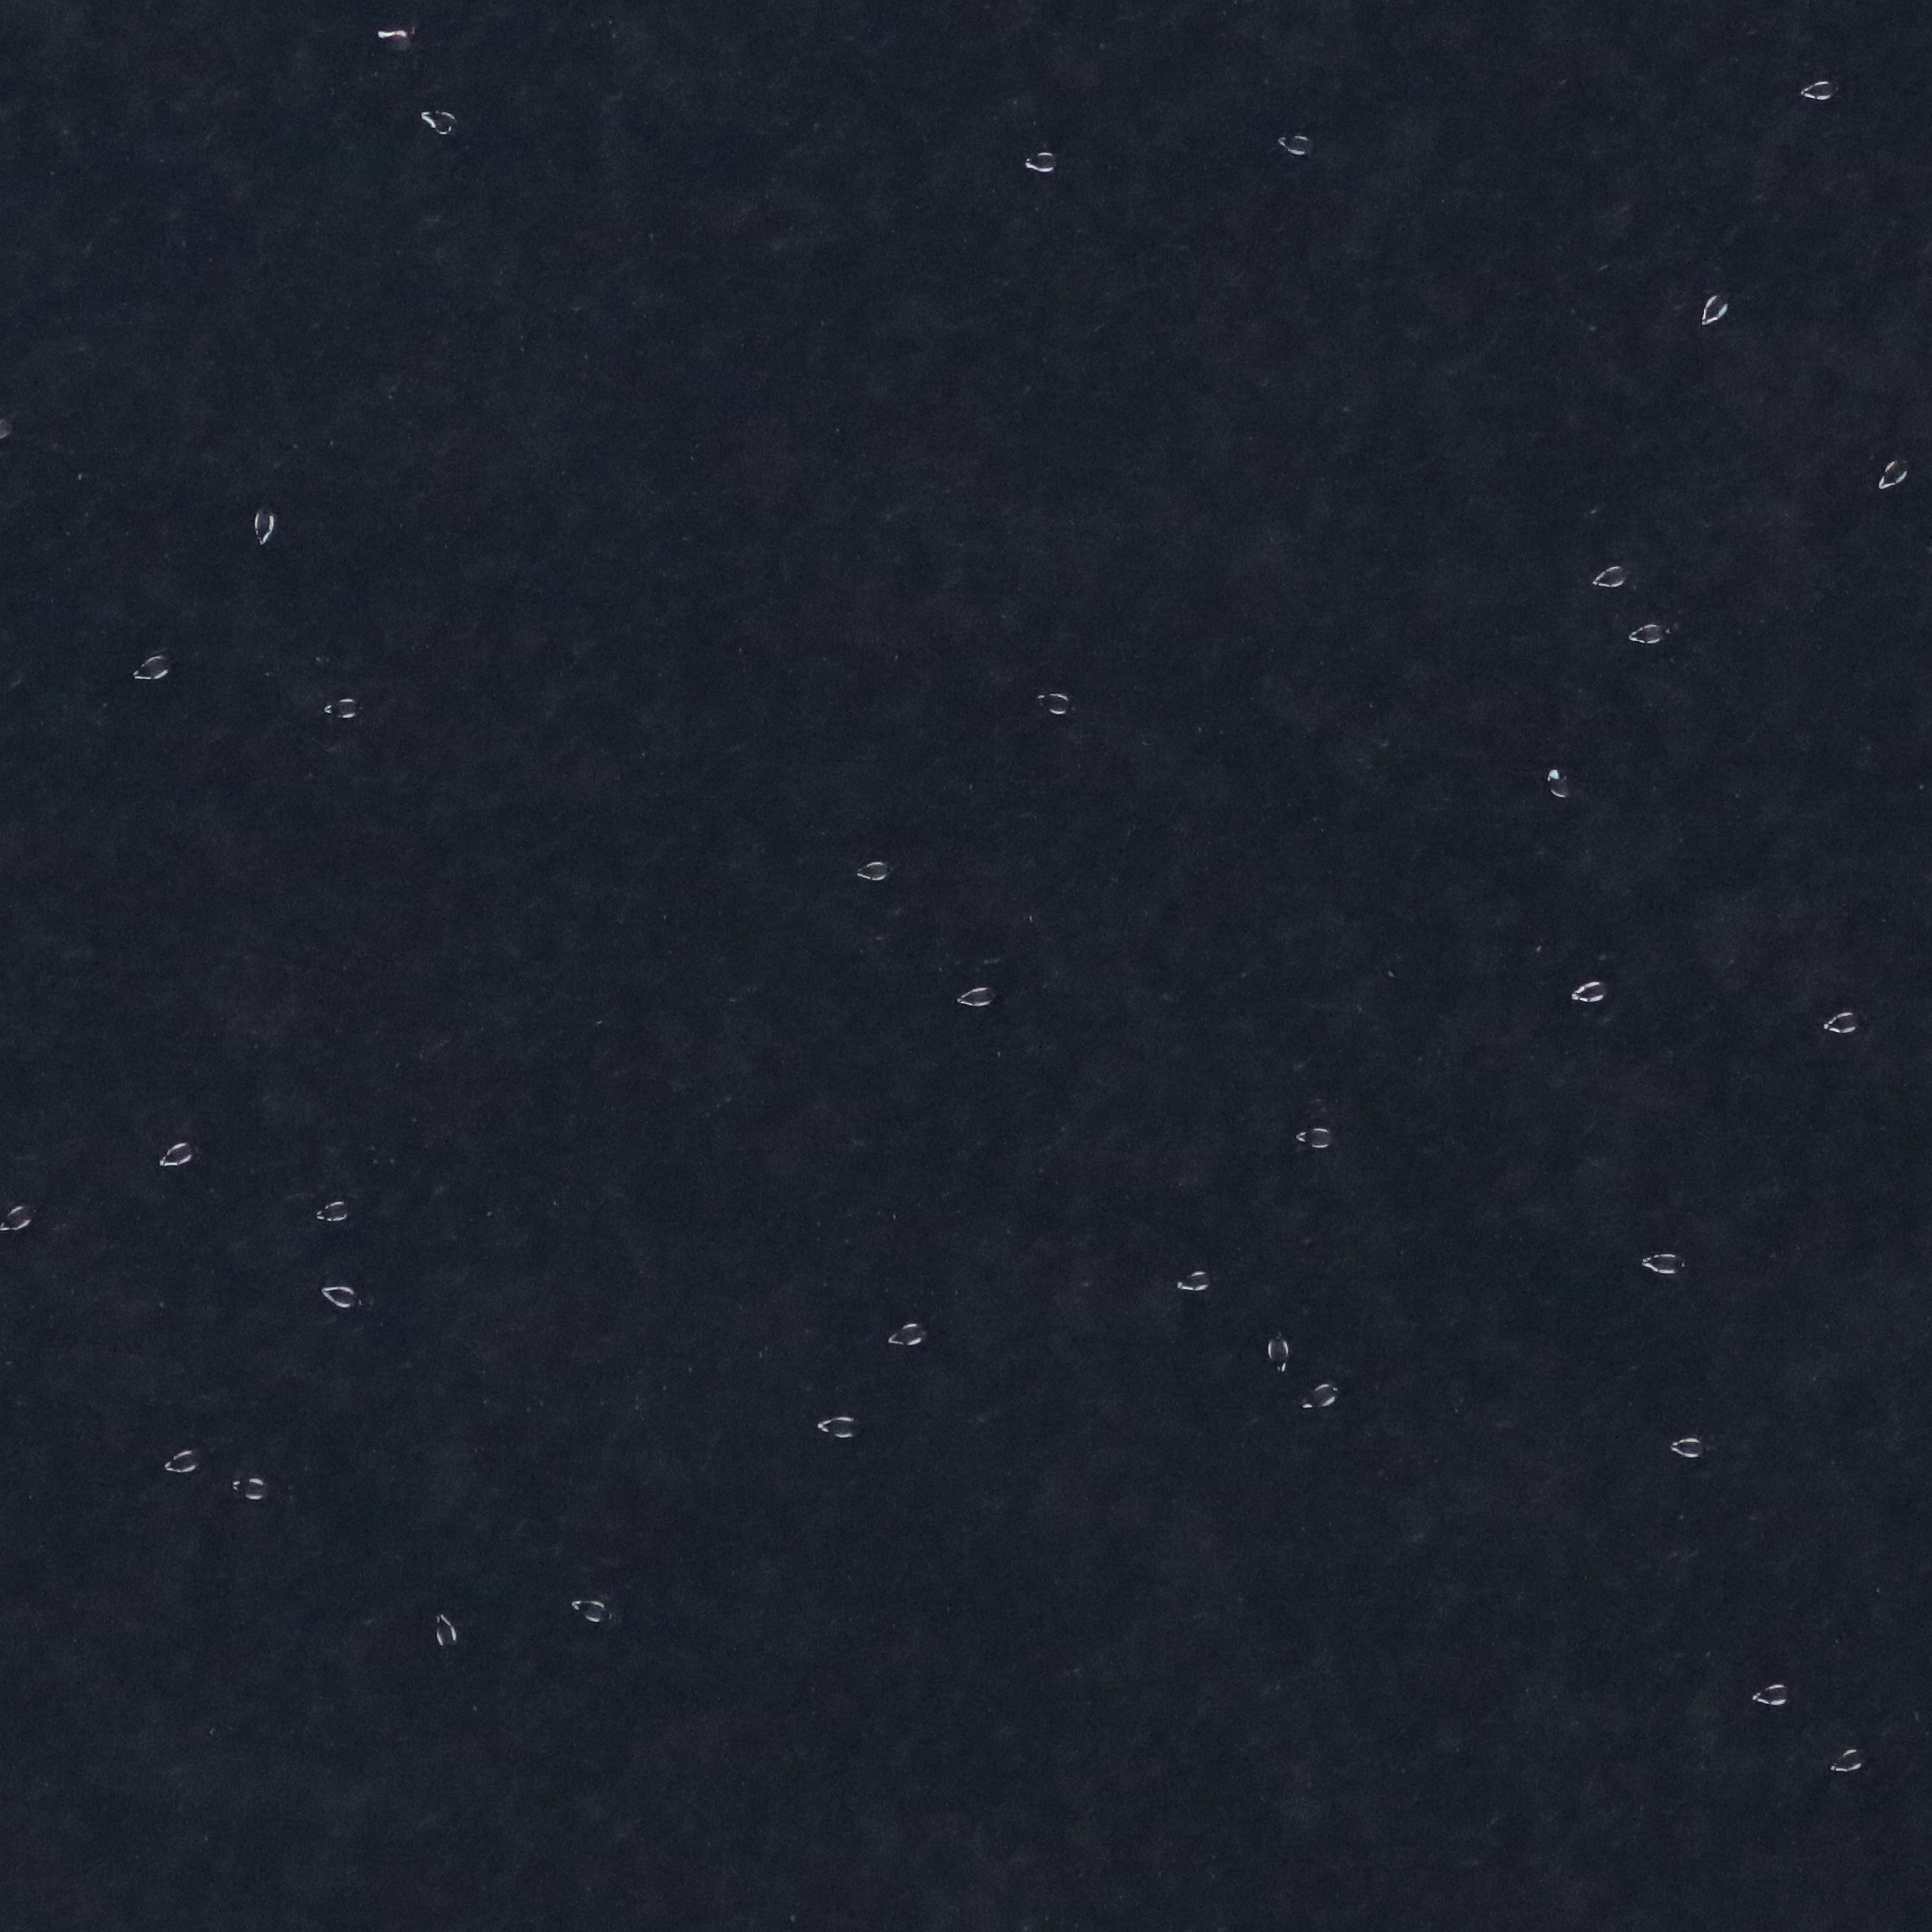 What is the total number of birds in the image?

36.